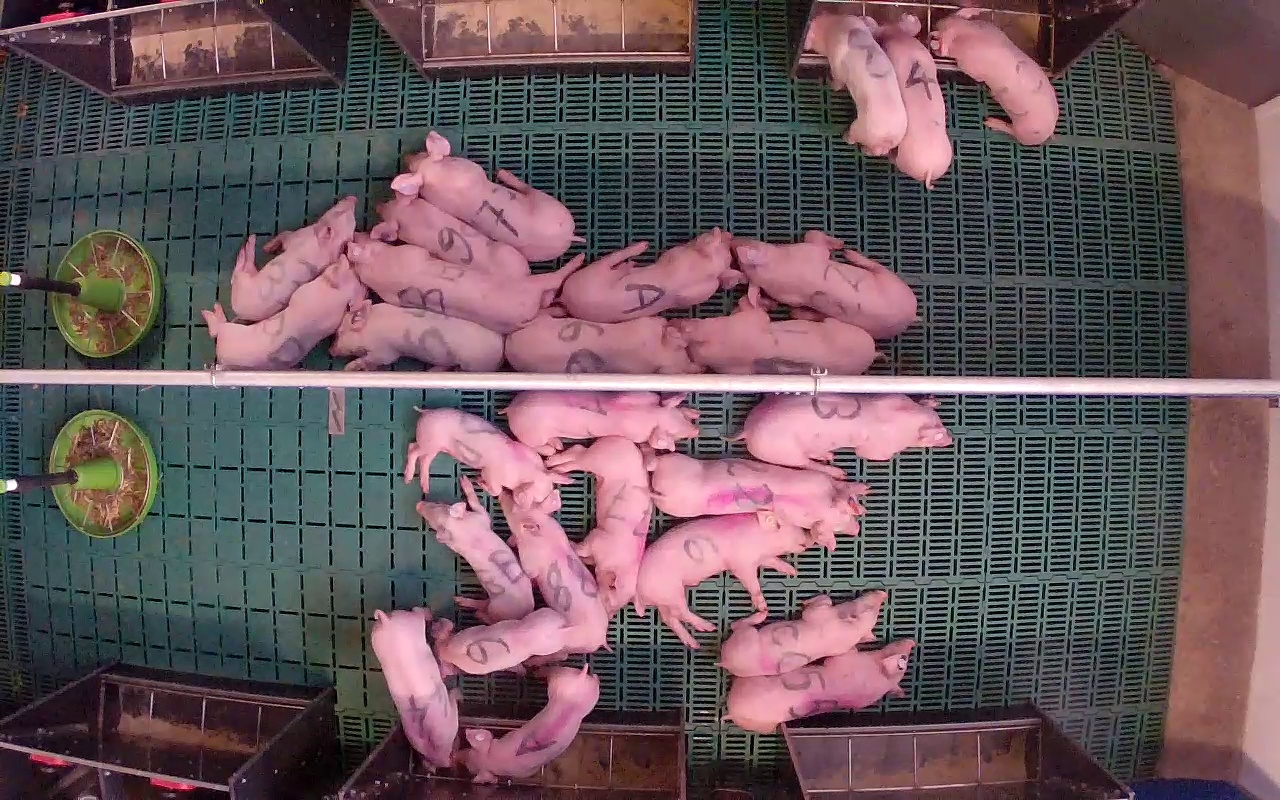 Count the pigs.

26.